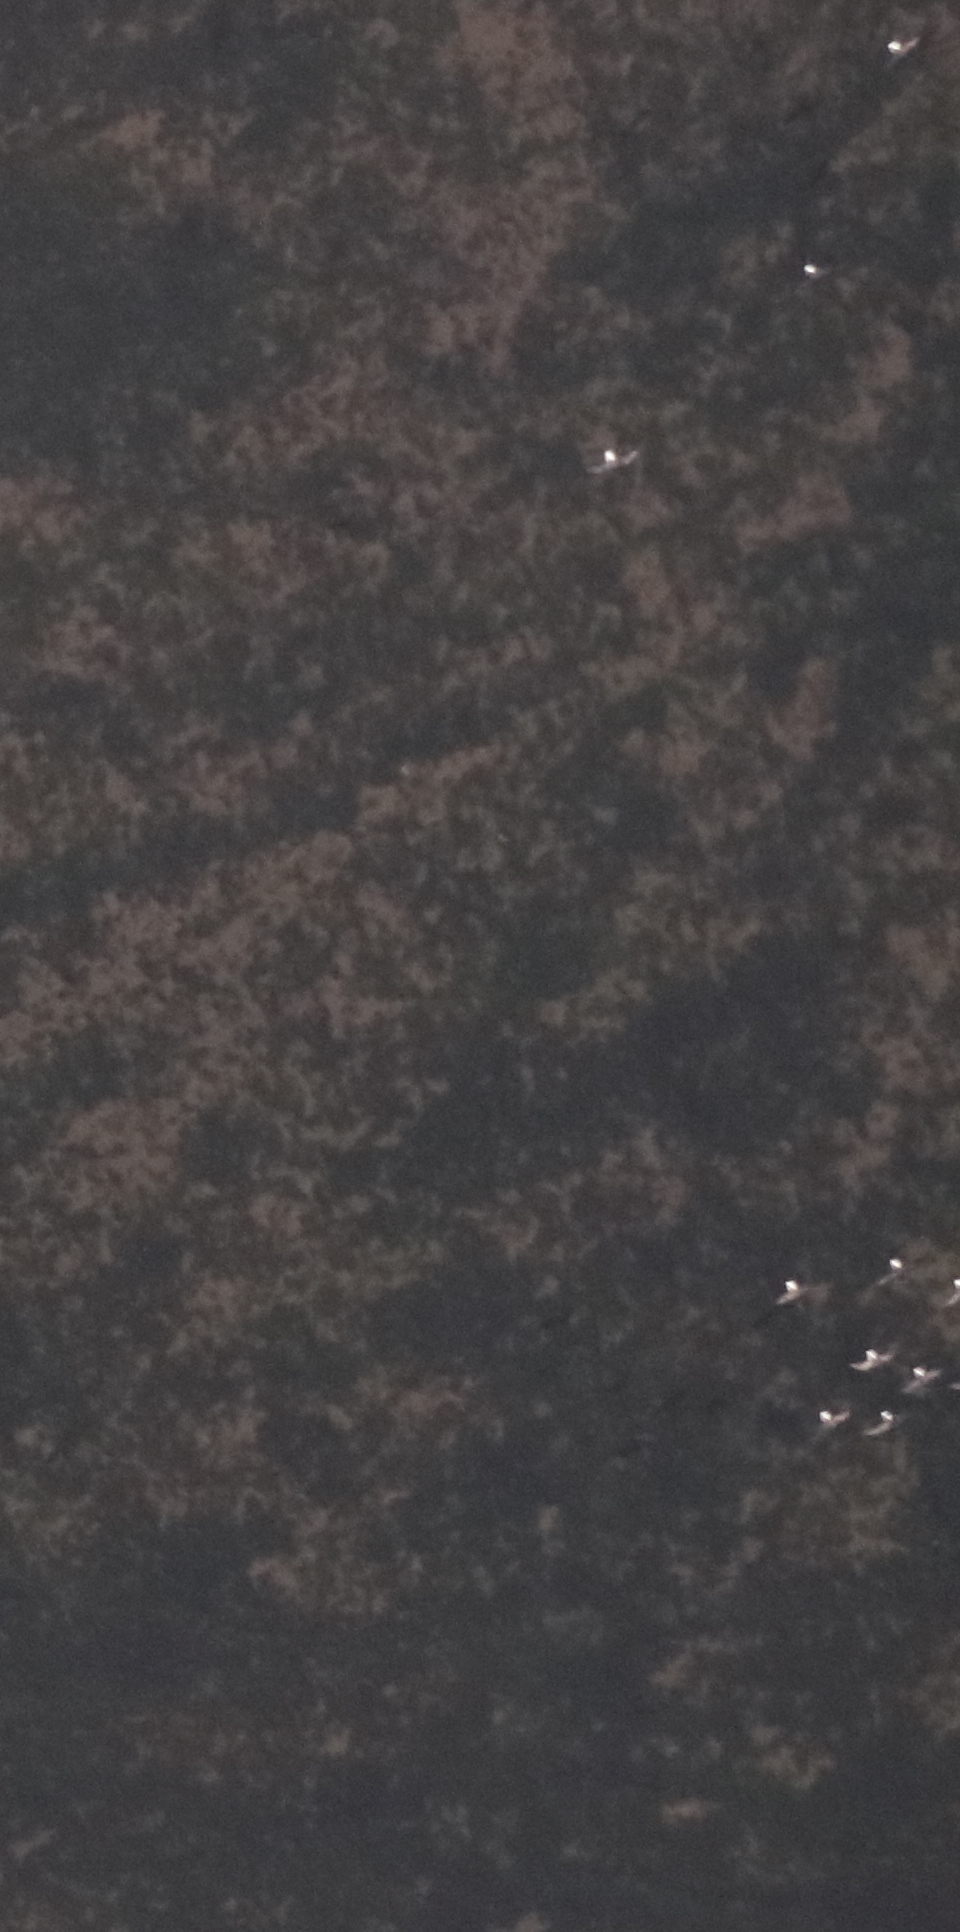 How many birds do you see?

9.